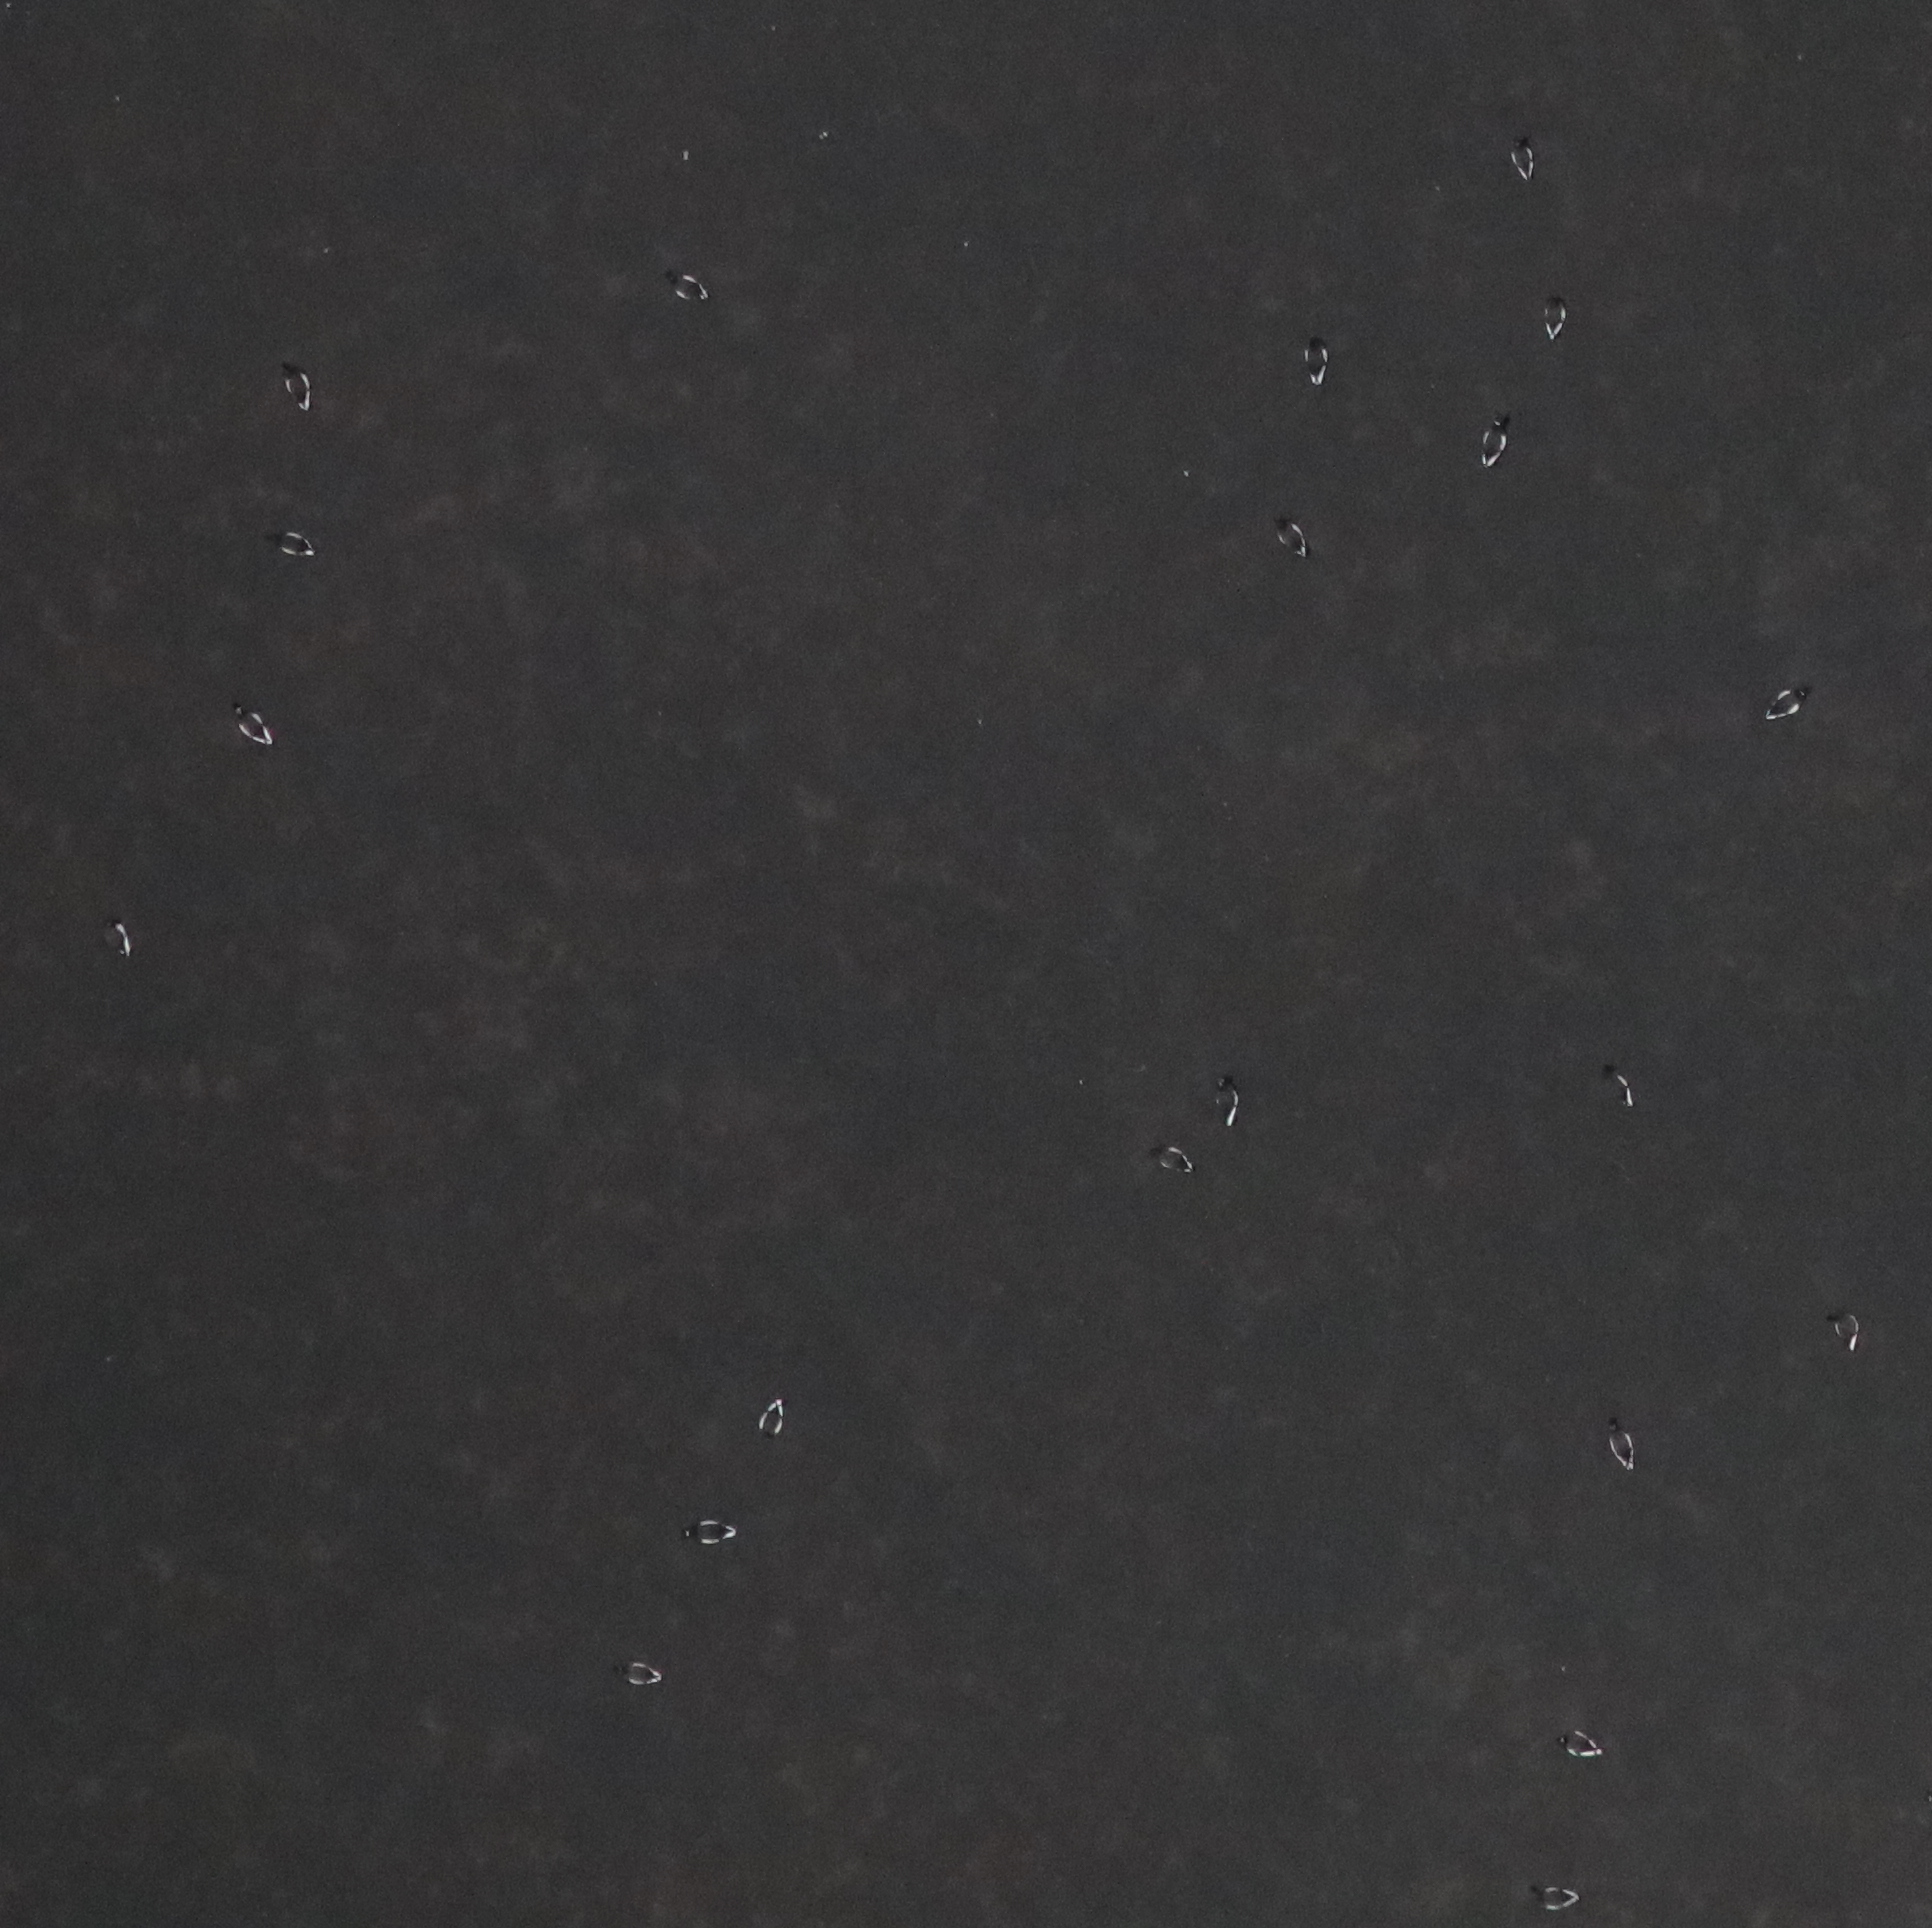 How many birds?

21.